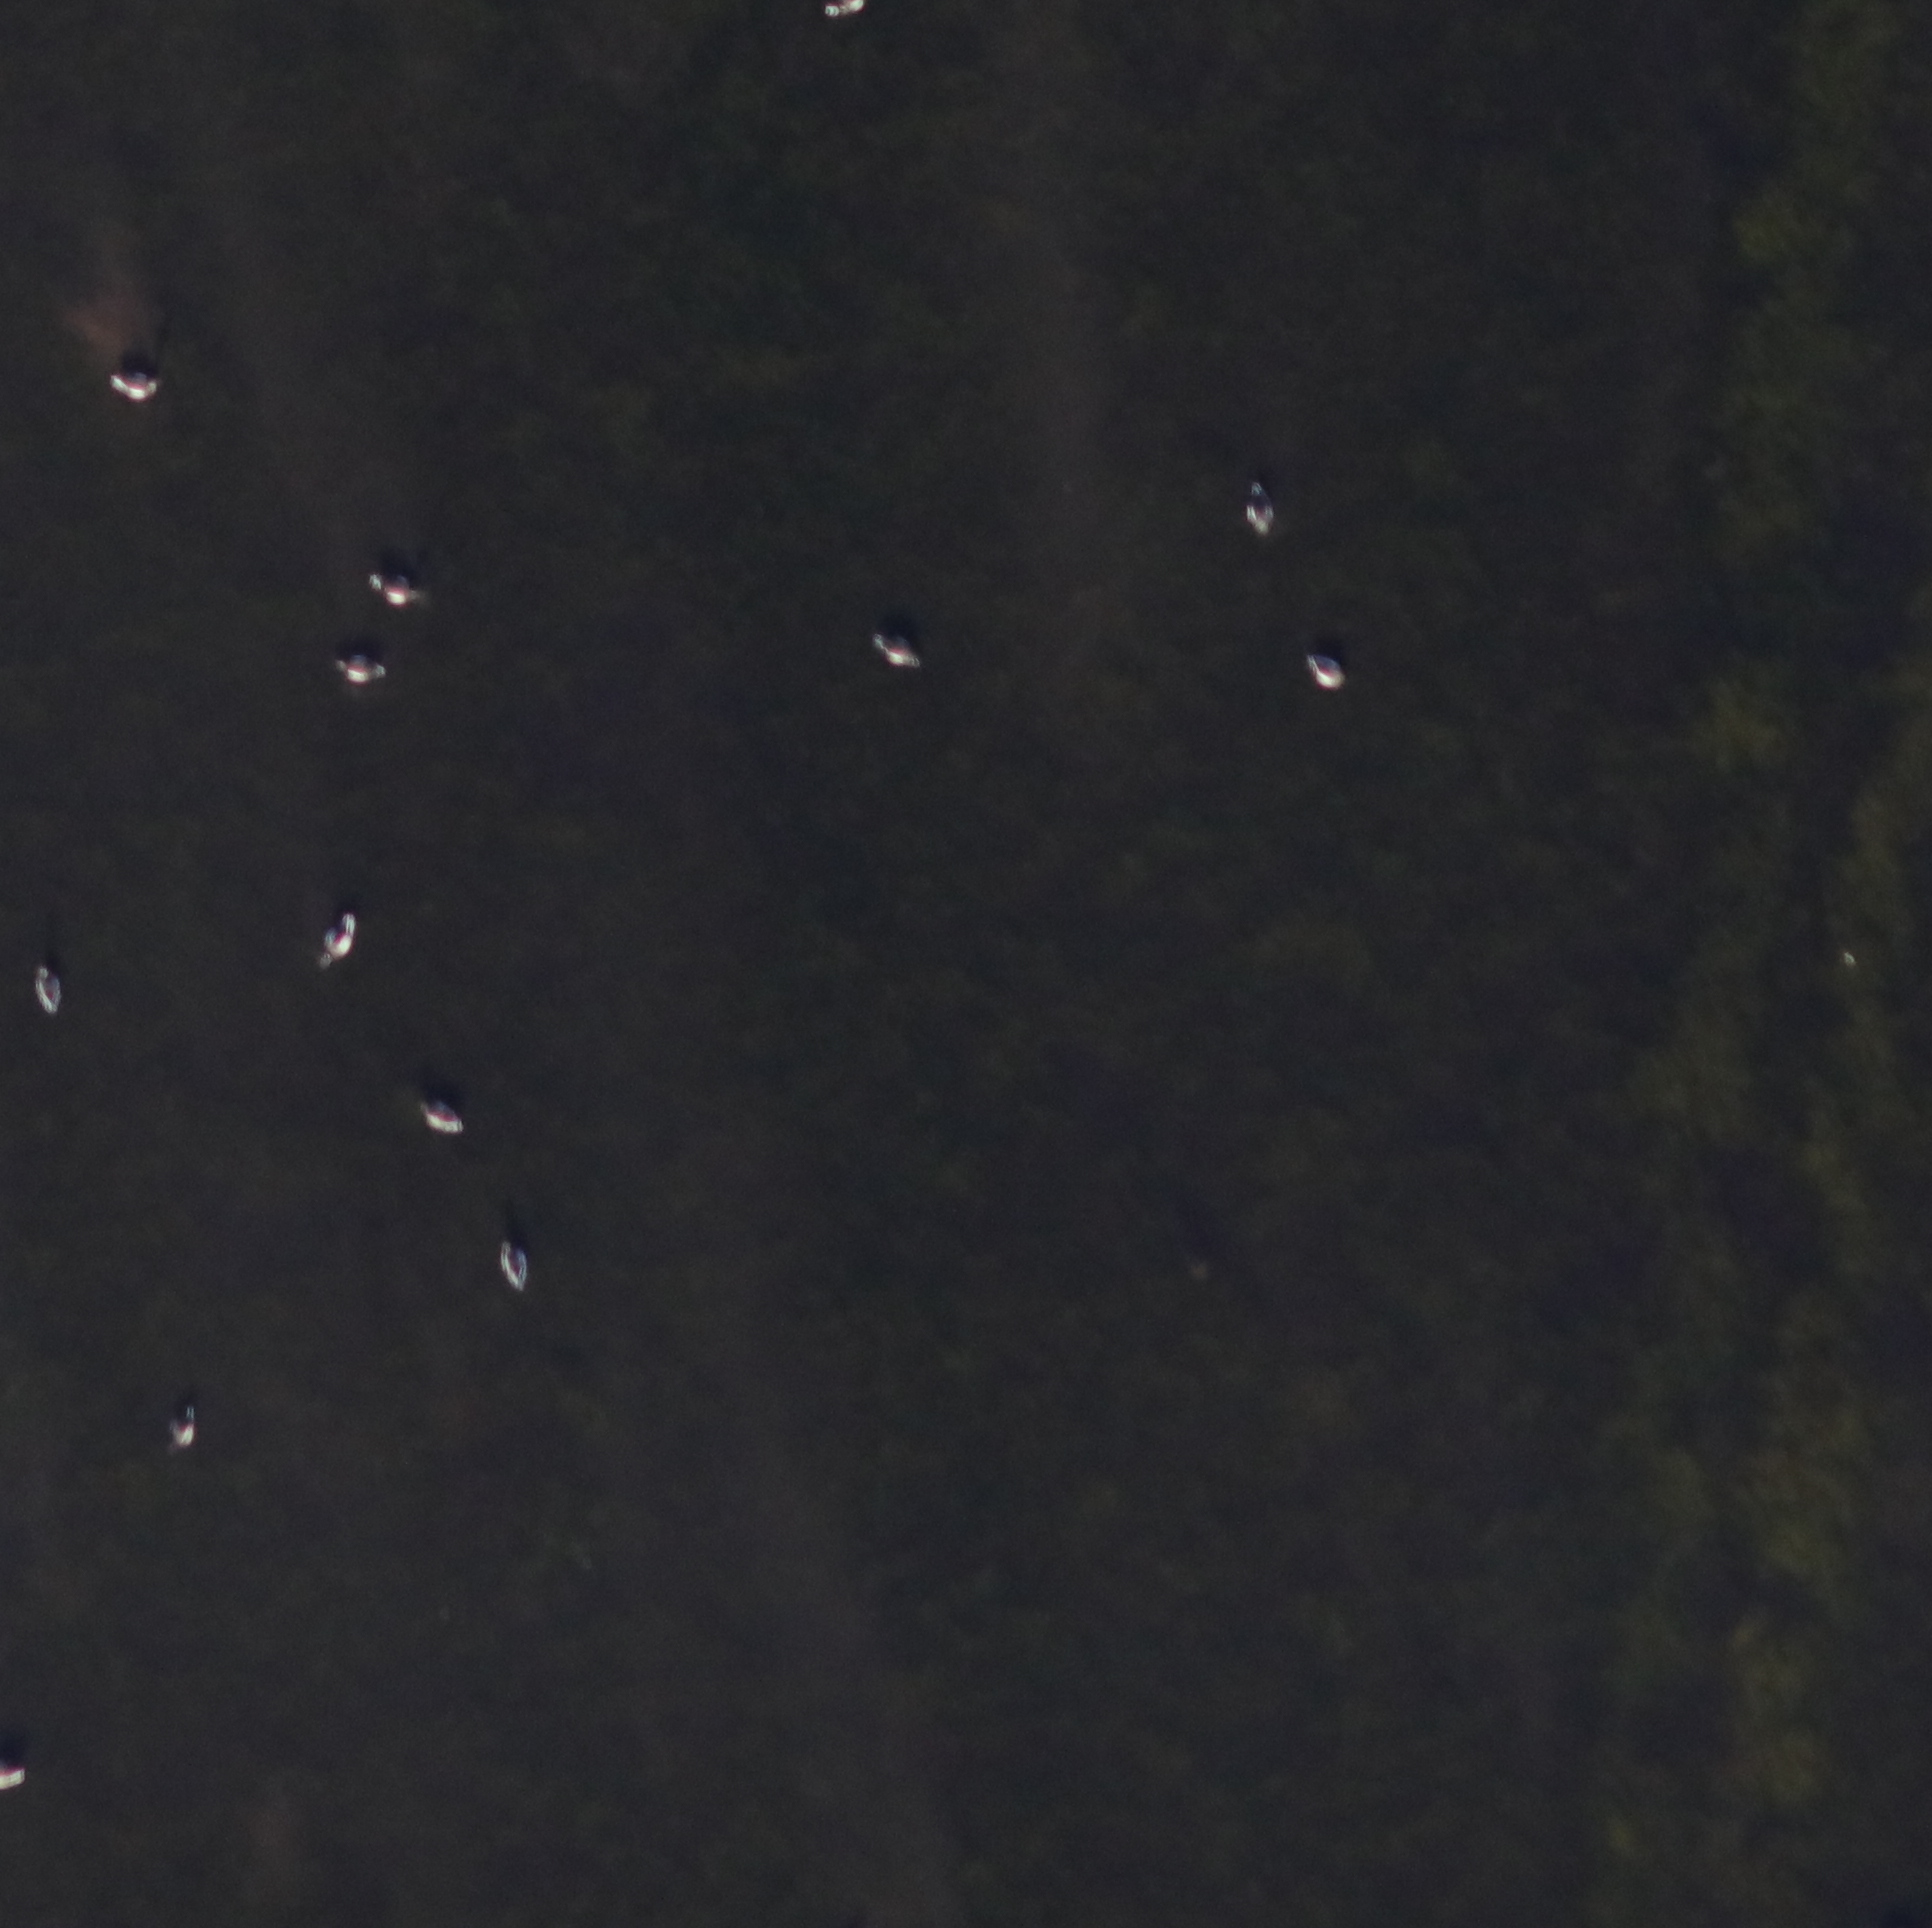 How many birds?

12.